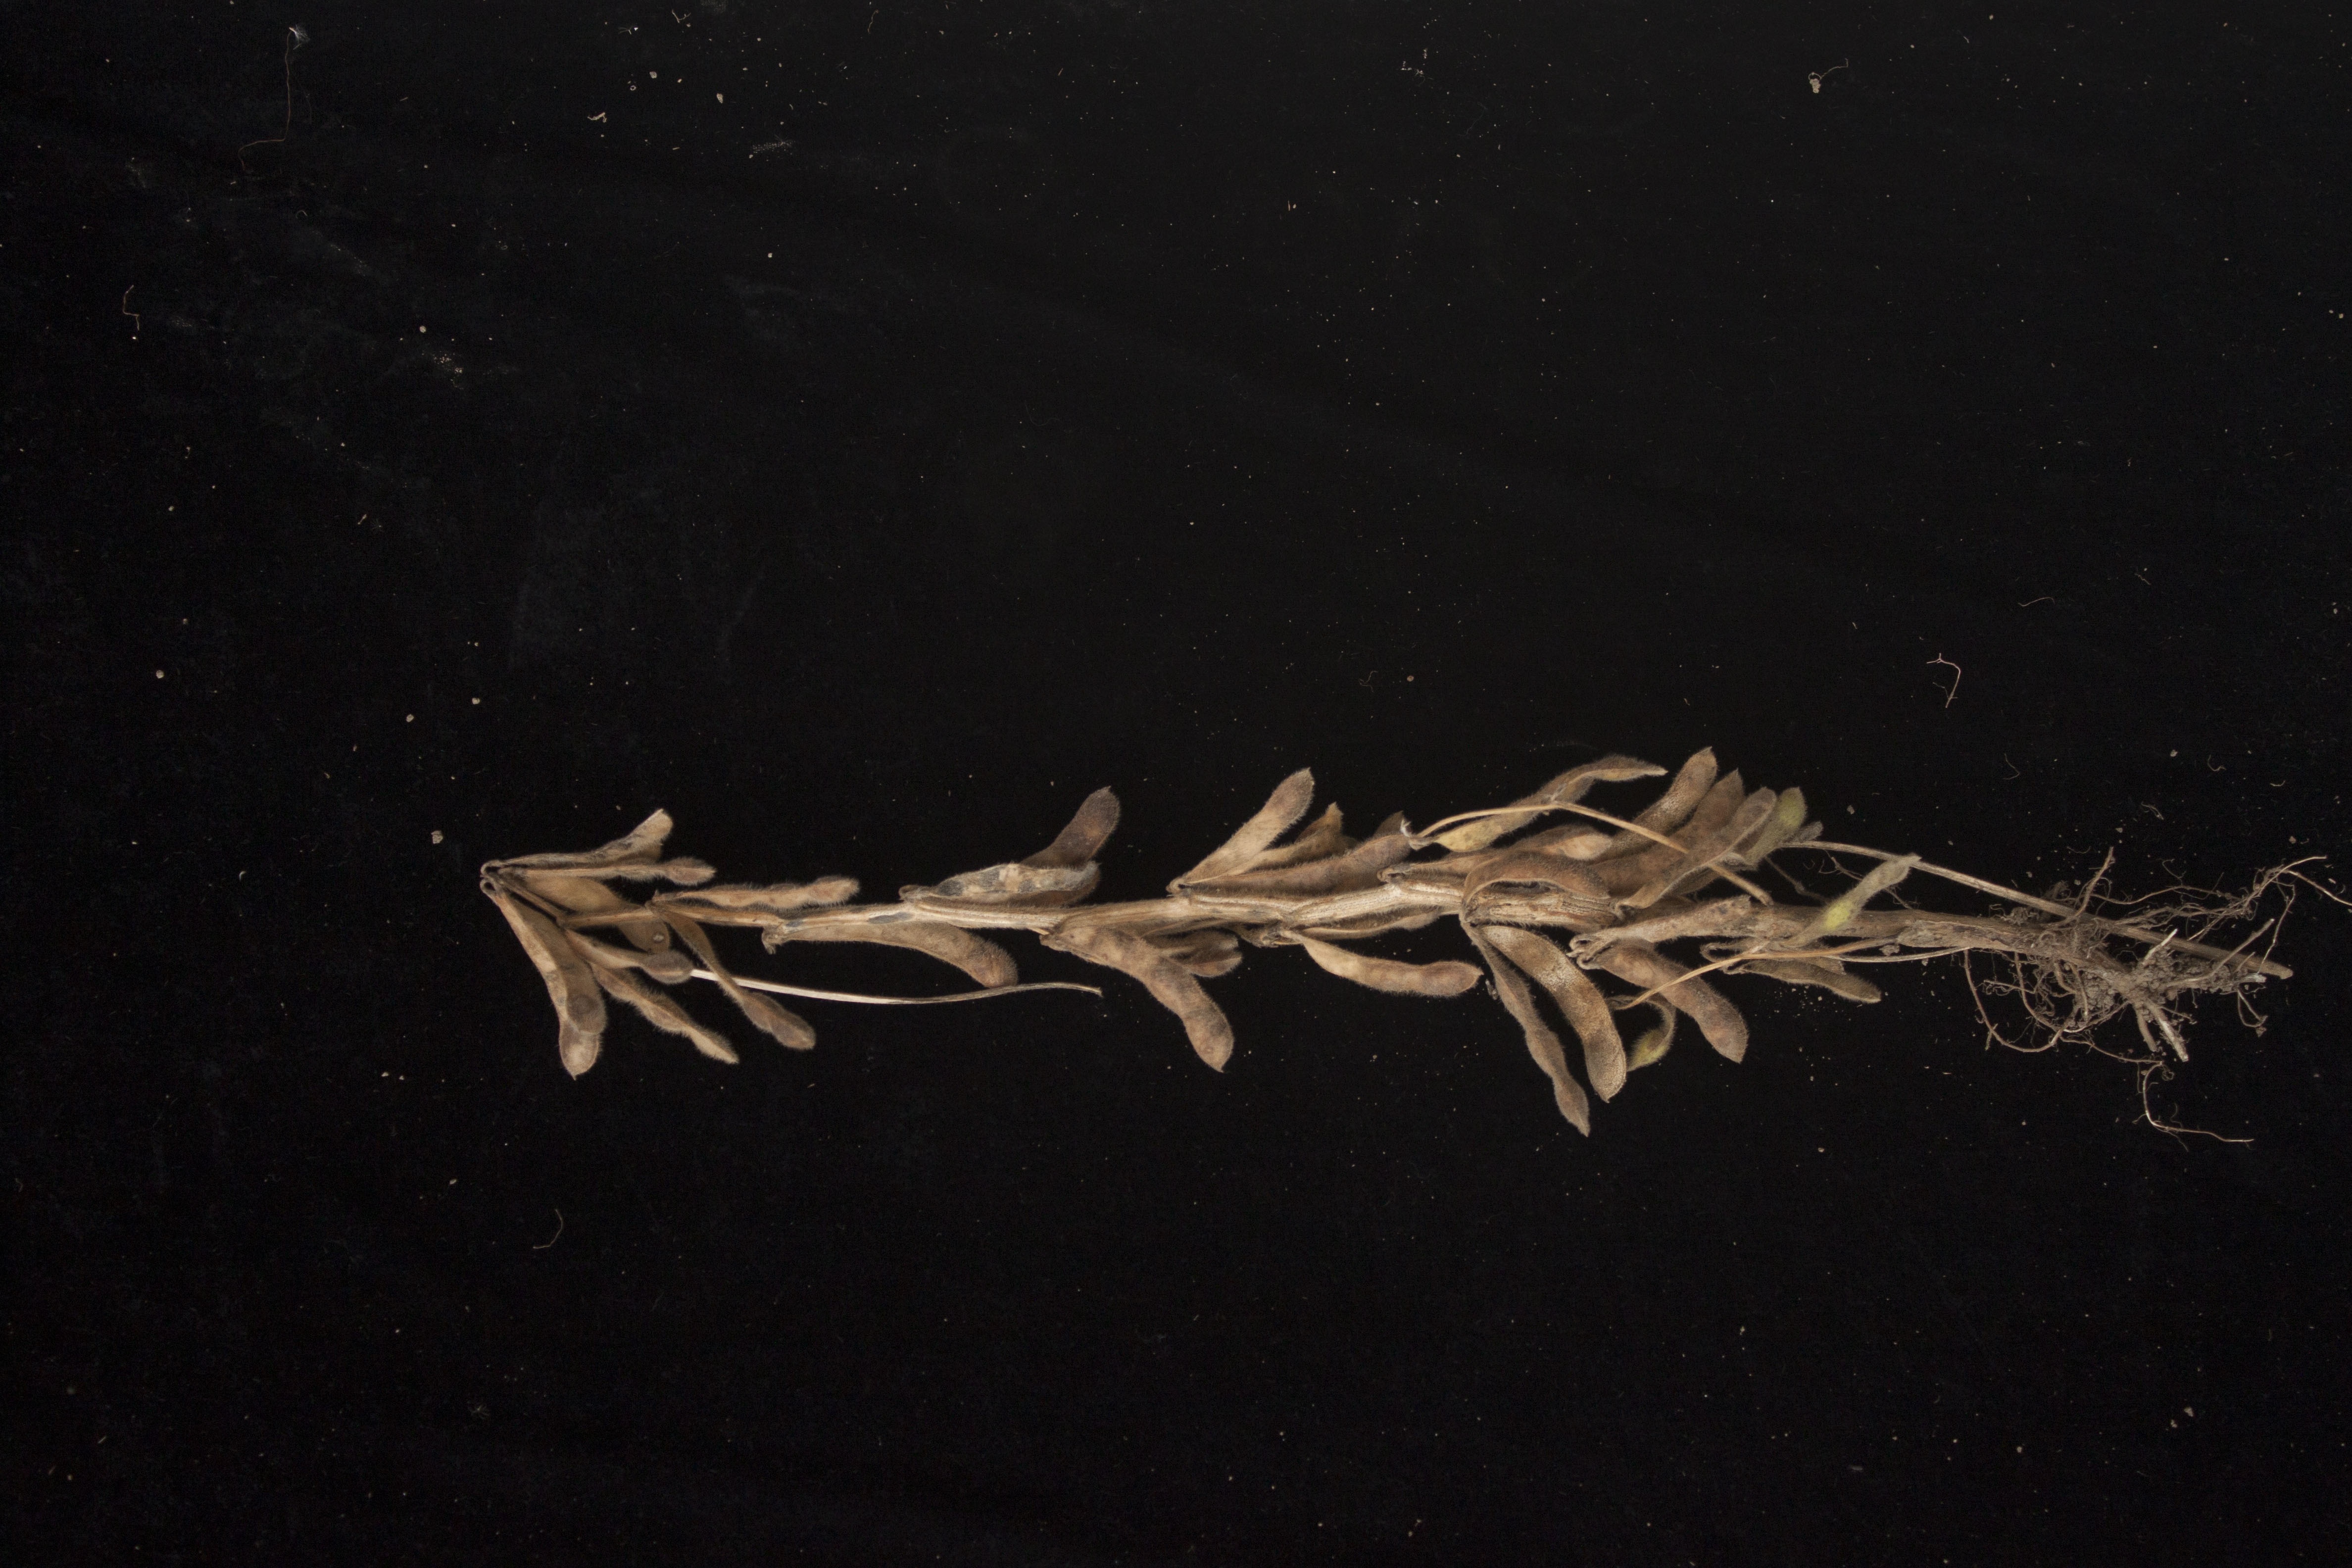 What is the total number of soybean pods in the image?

34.